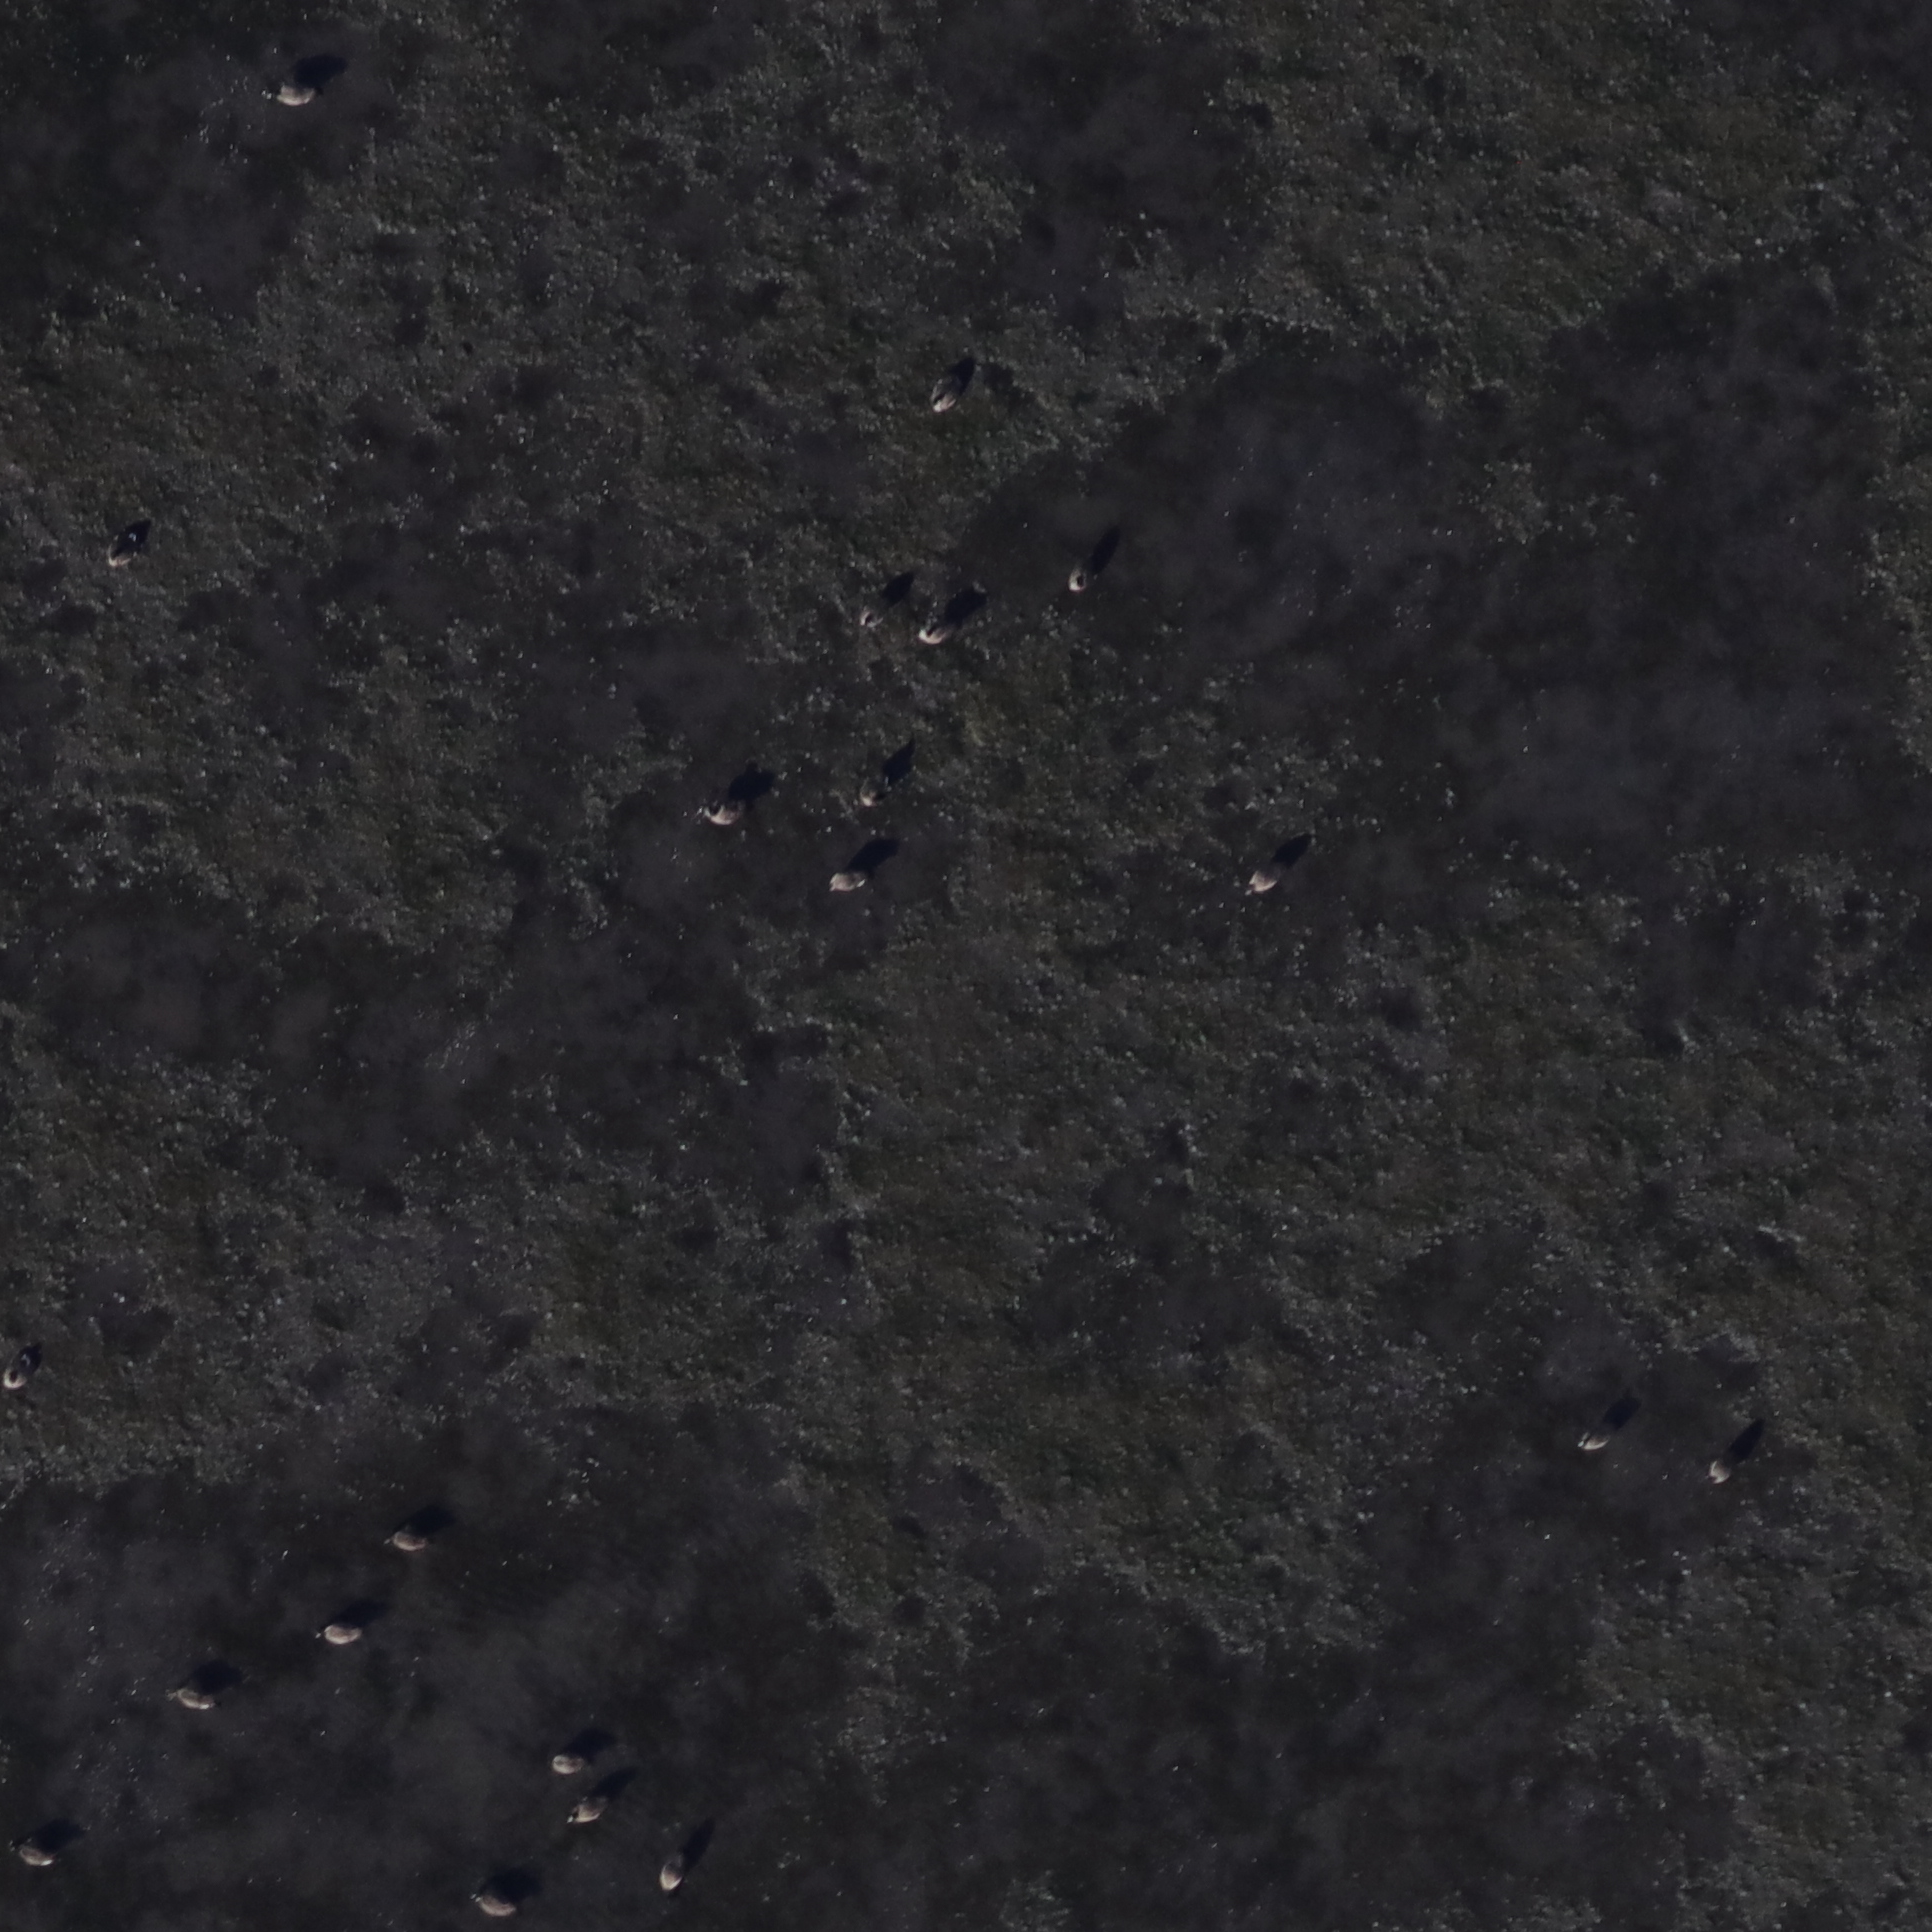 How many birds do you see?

21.